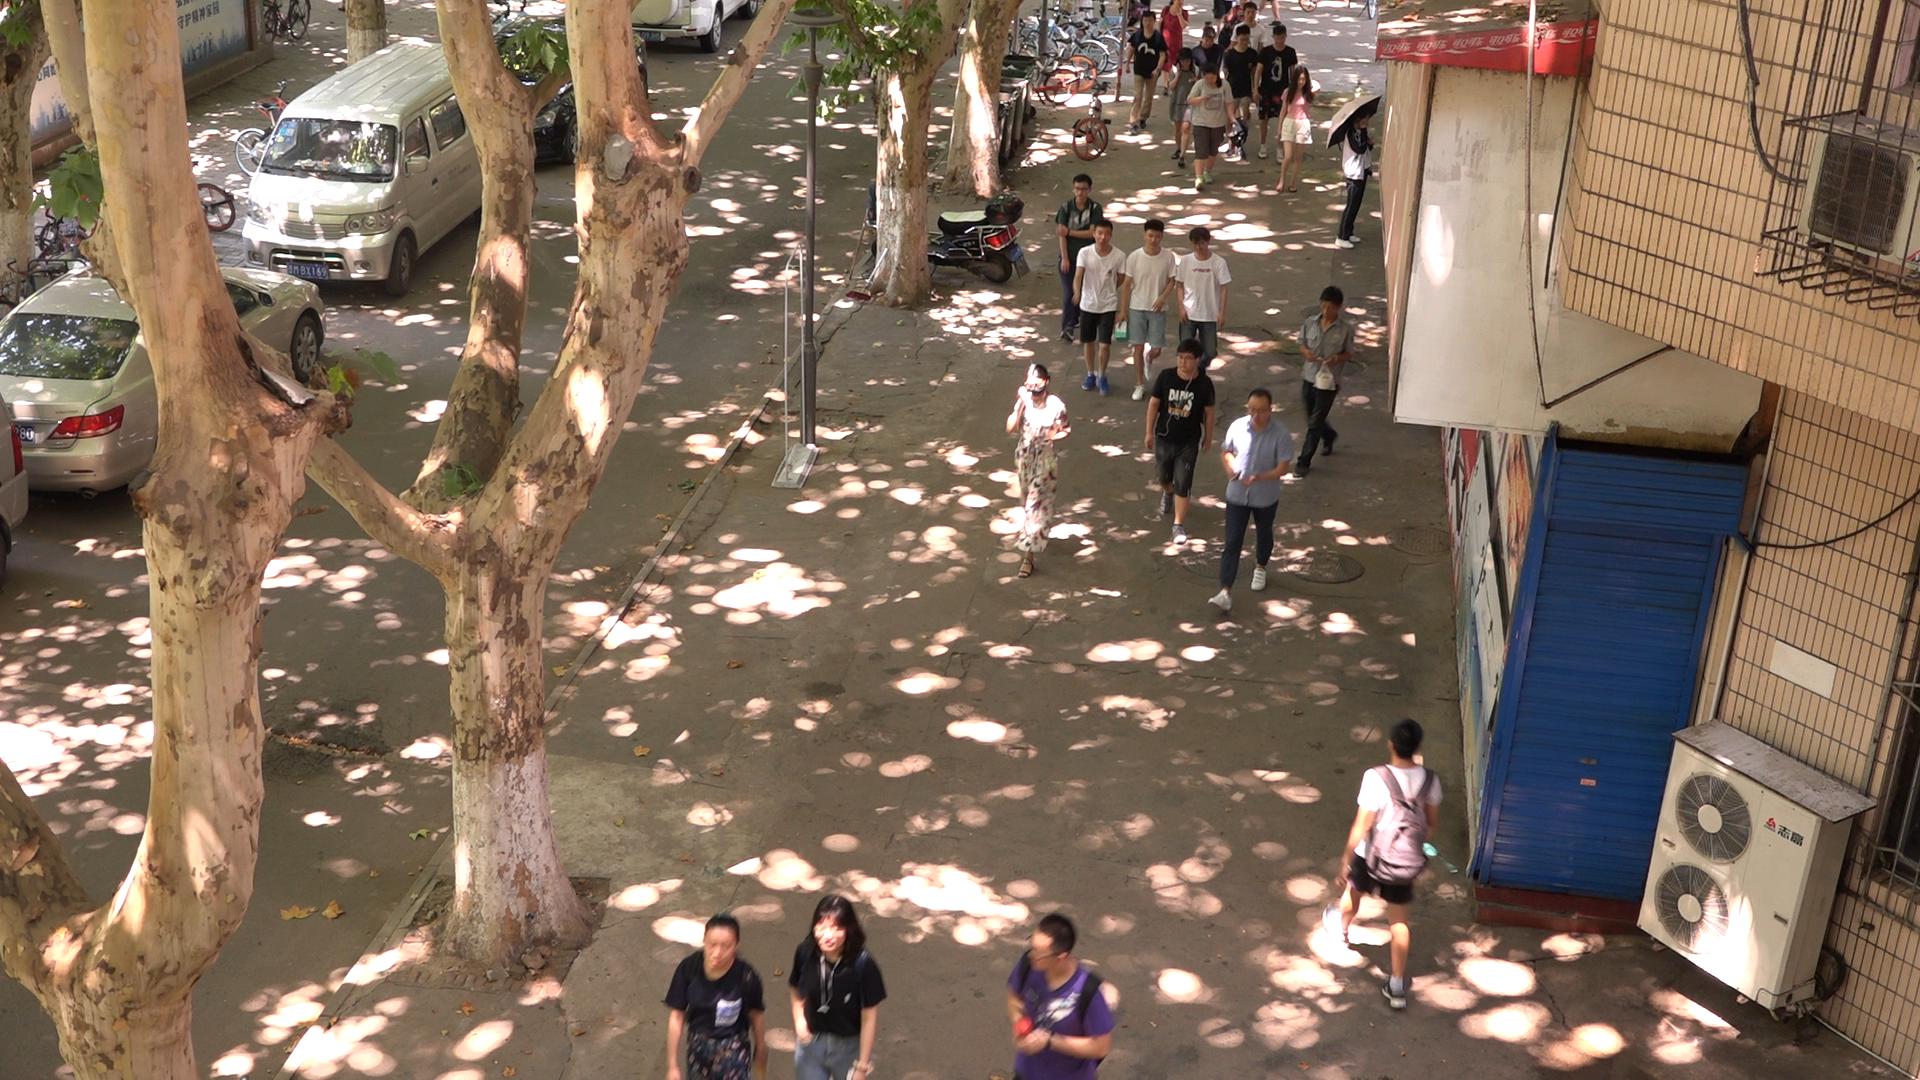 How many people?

22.